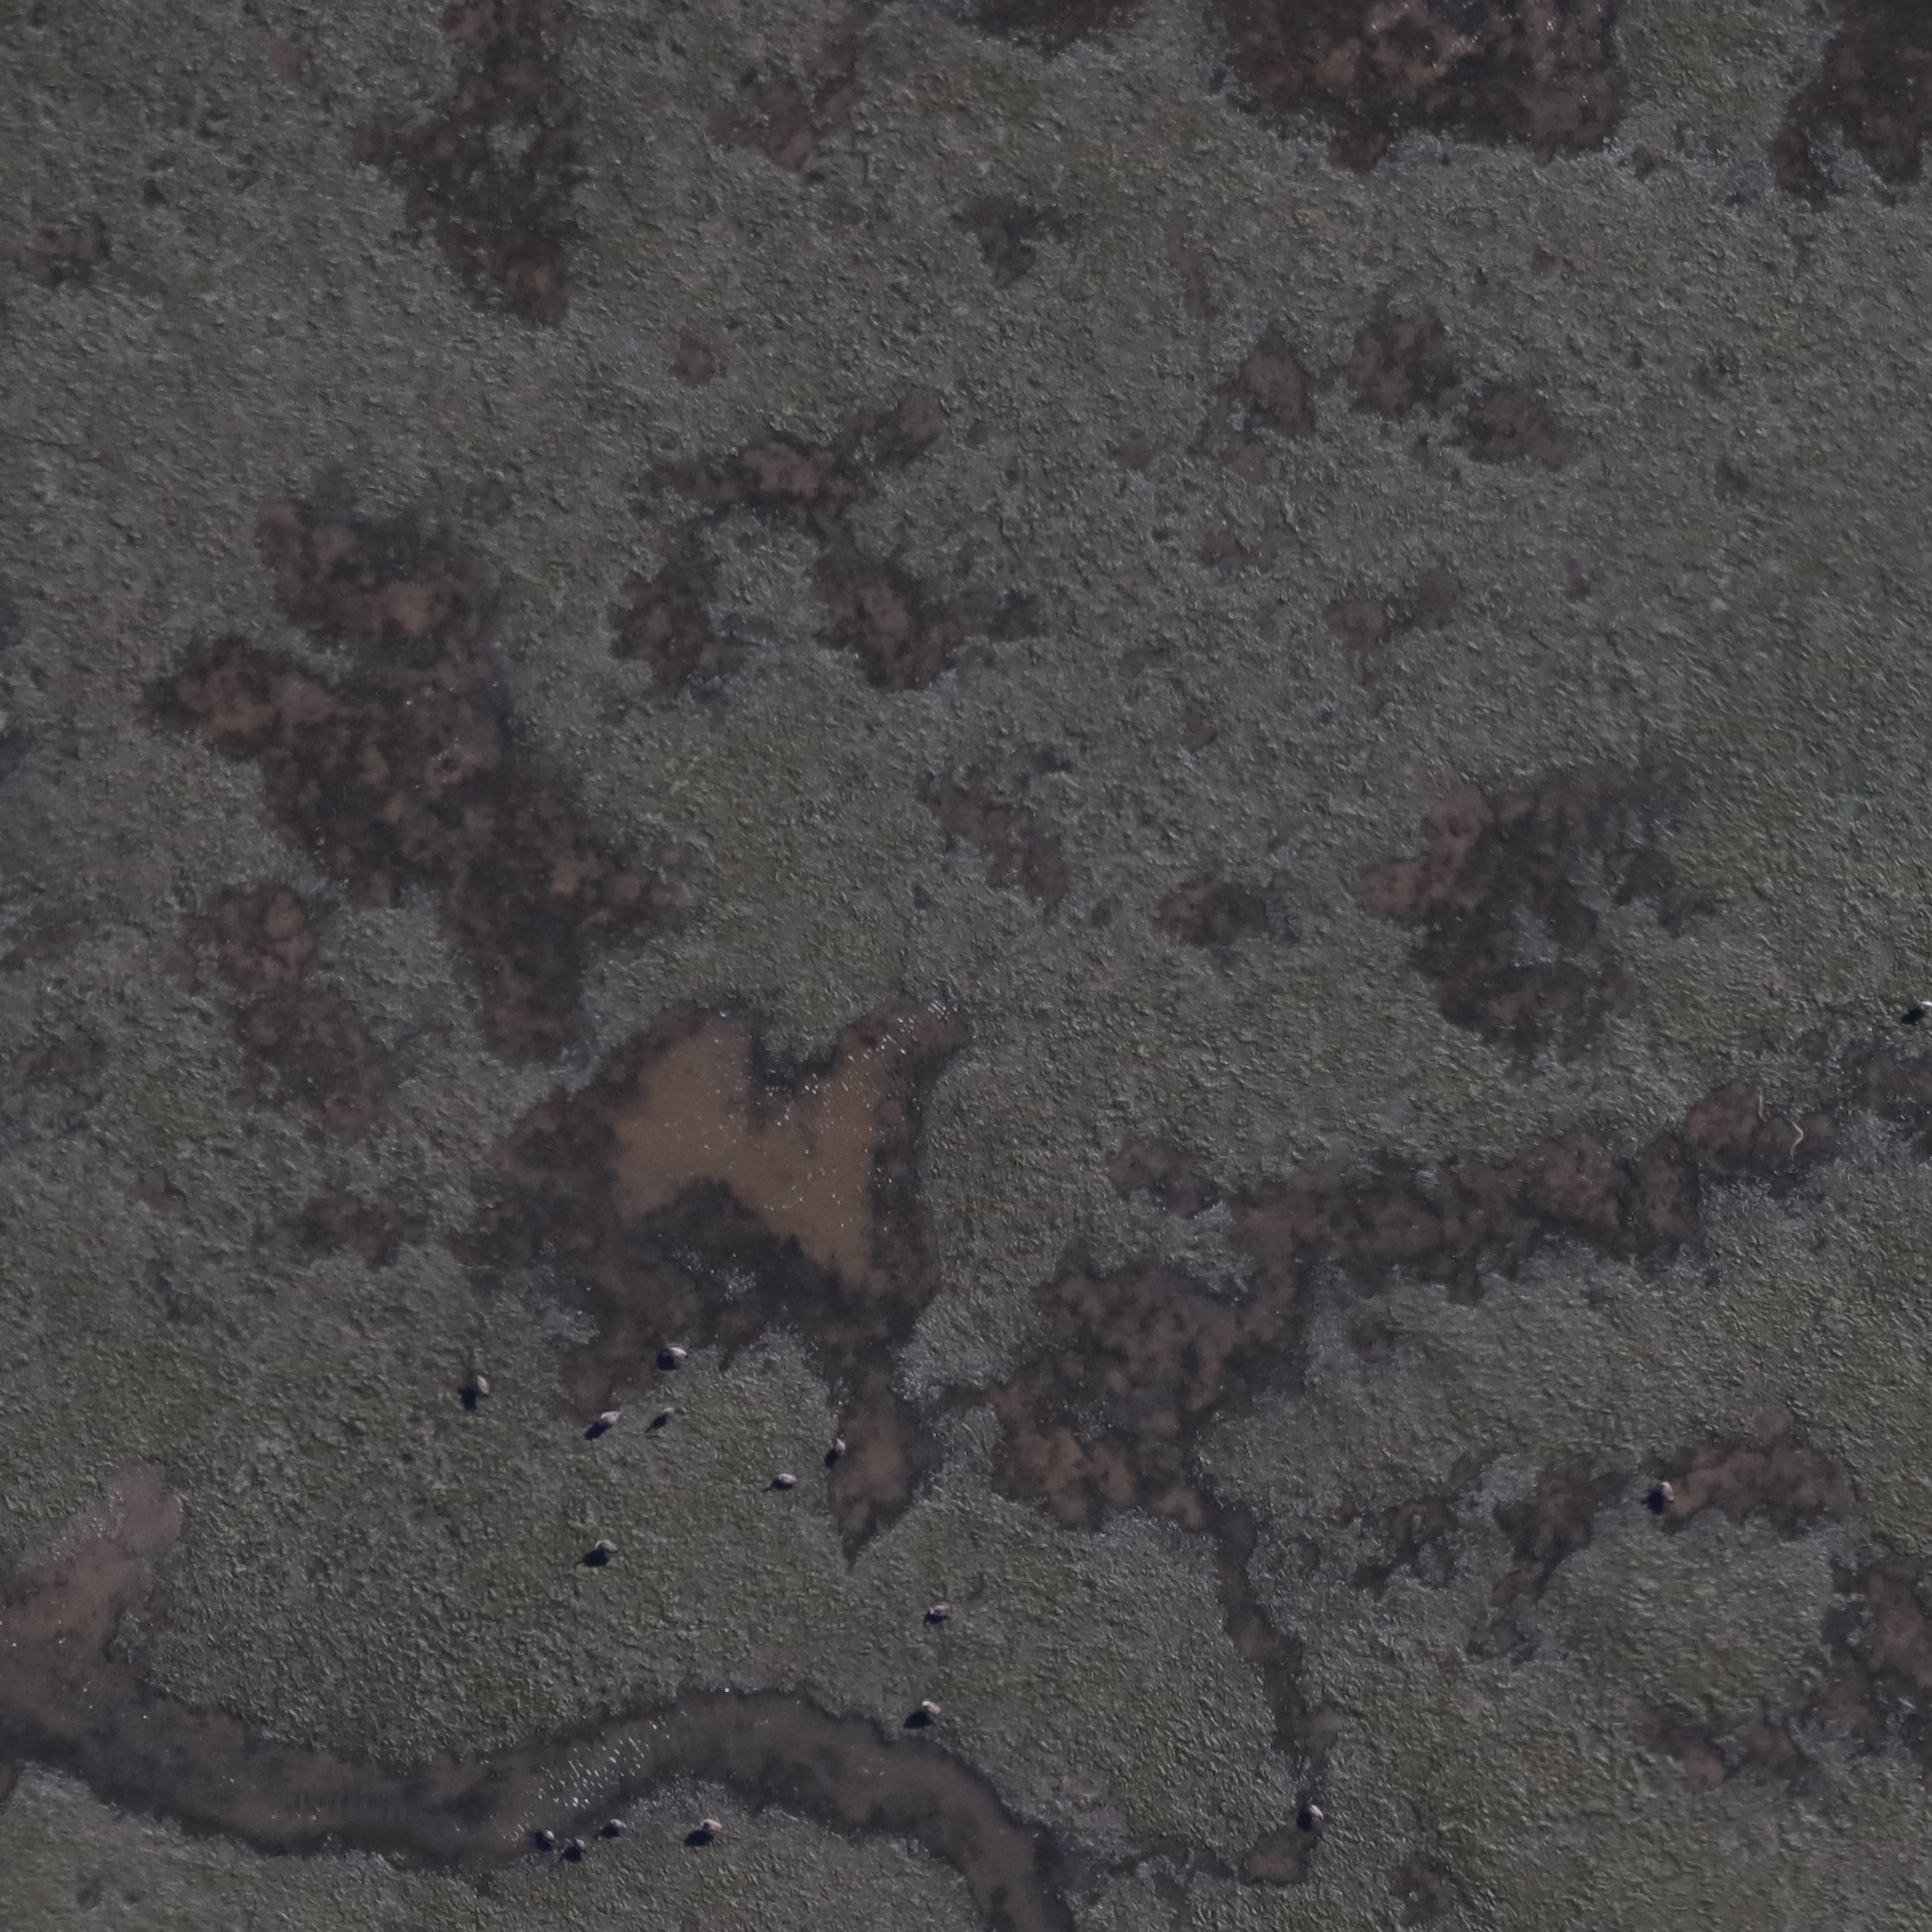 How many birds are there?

16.